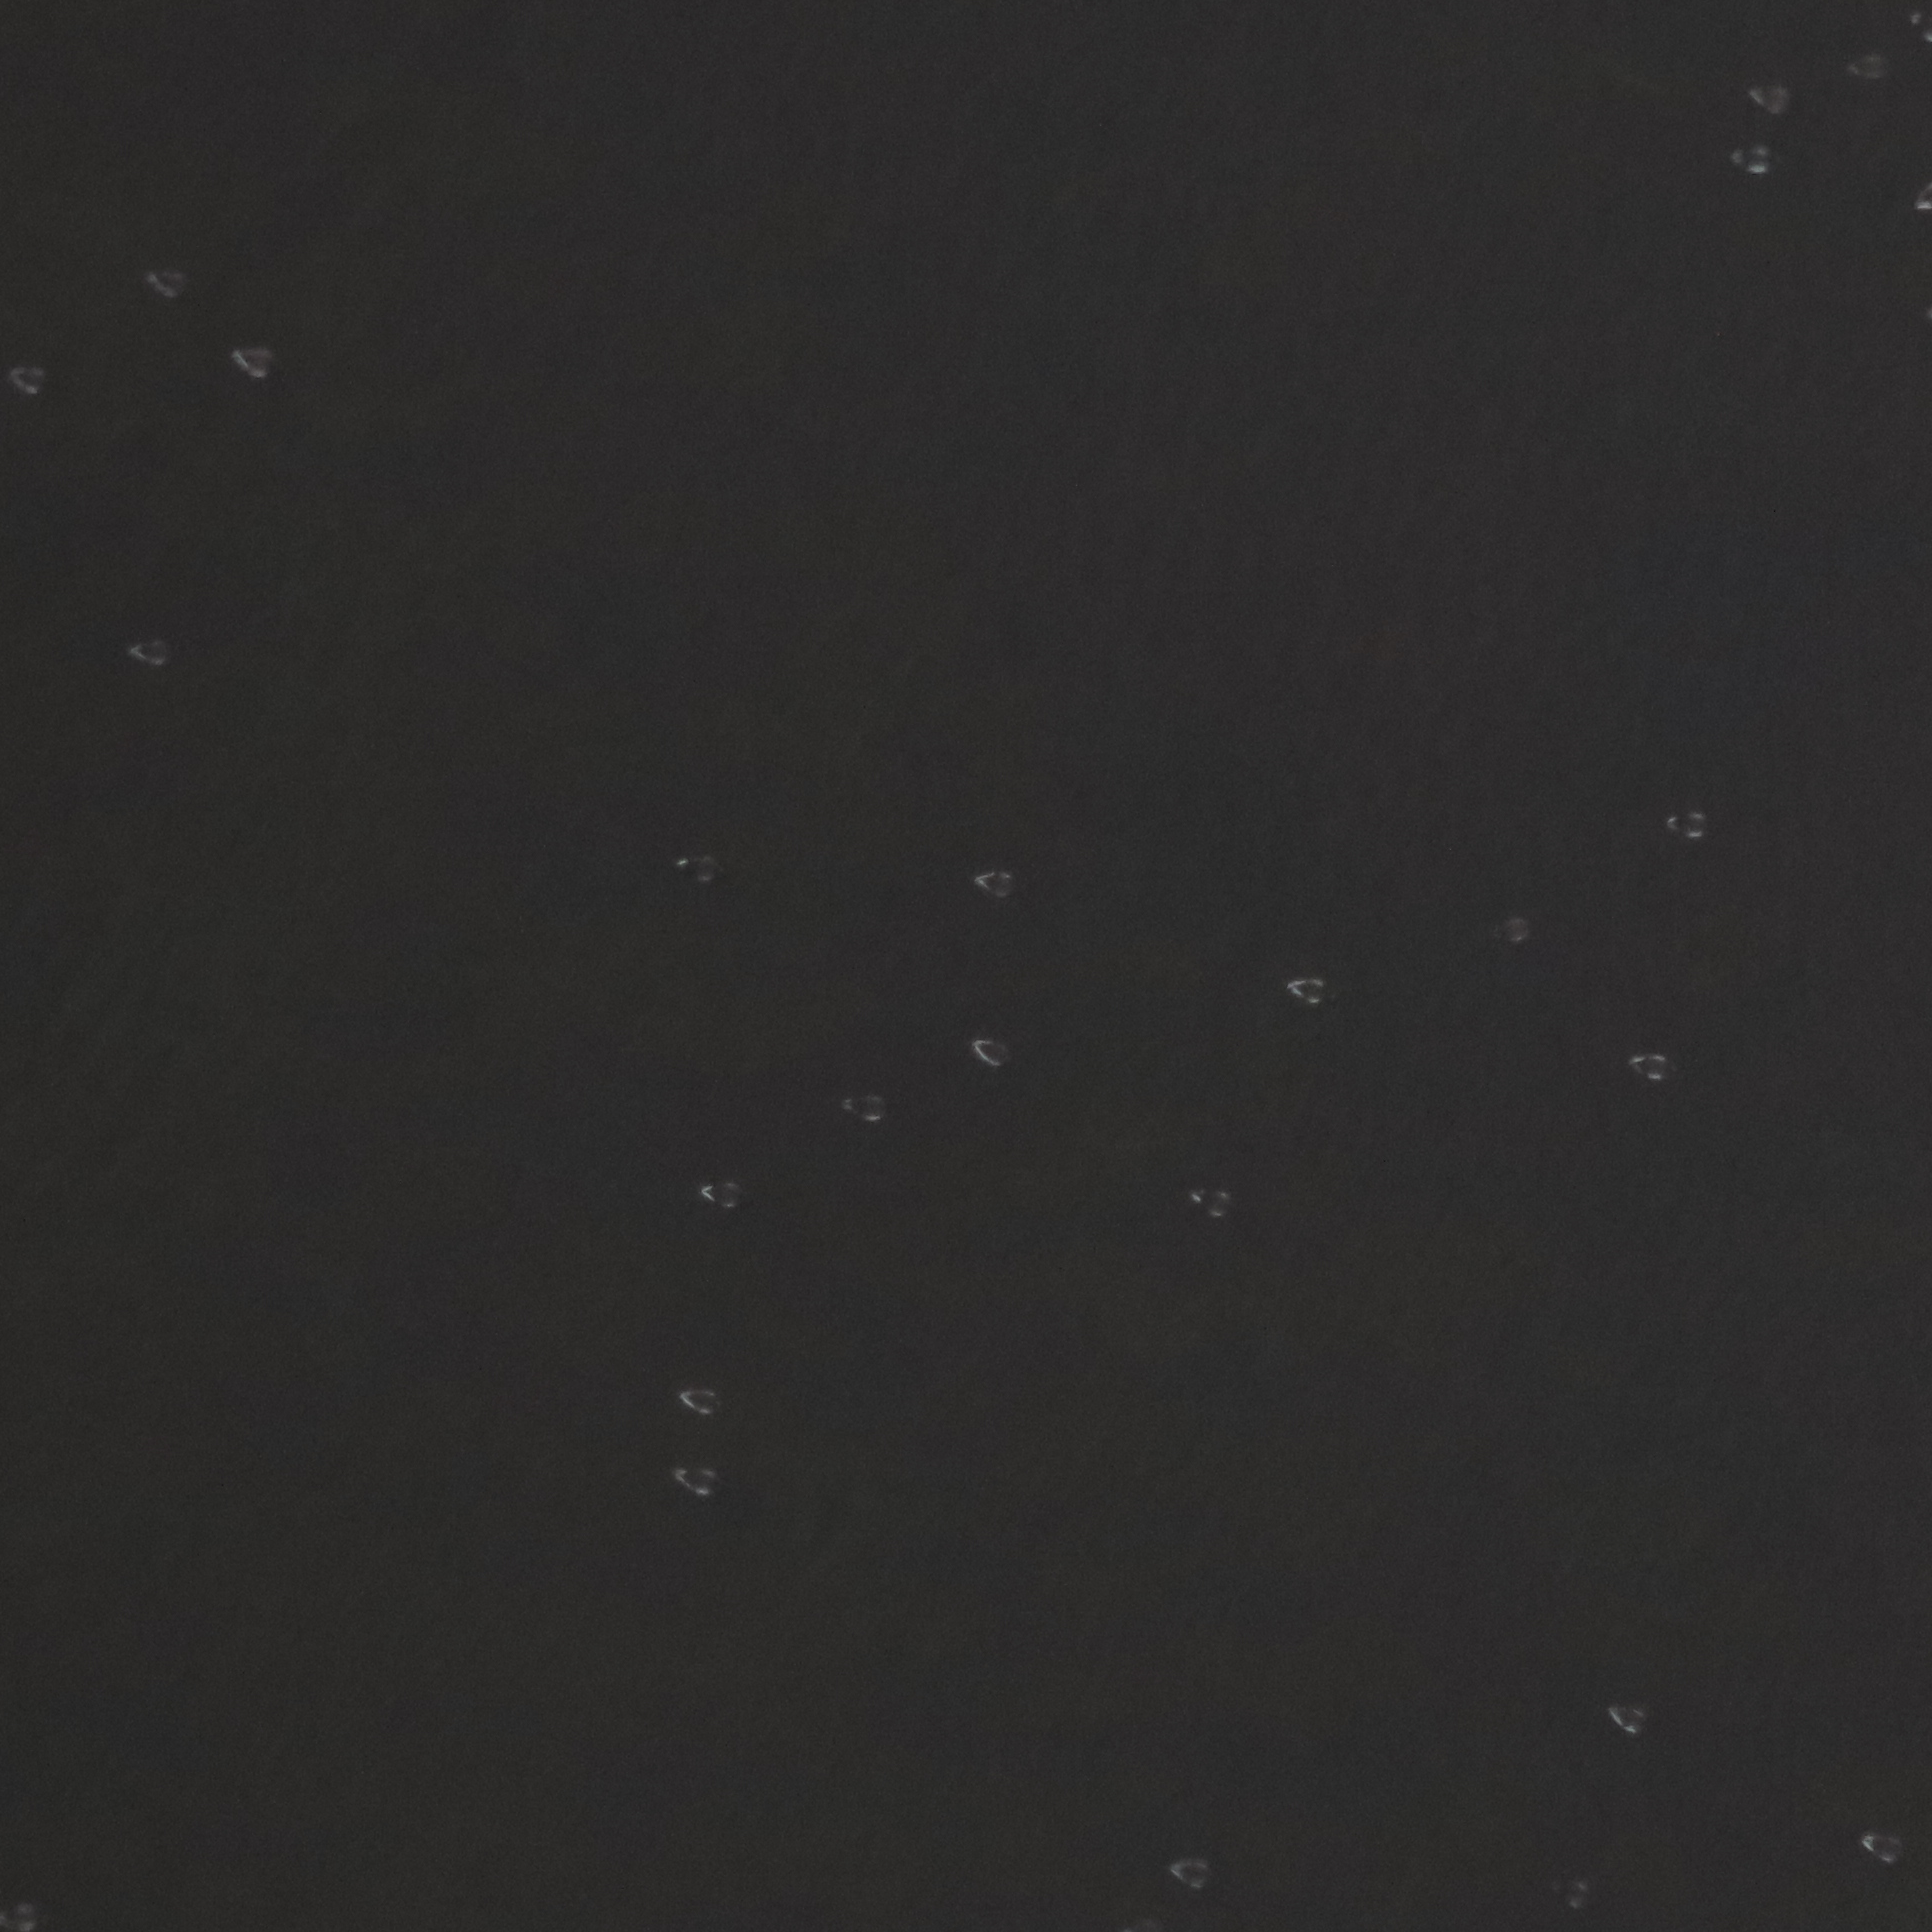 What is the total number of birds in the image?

24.